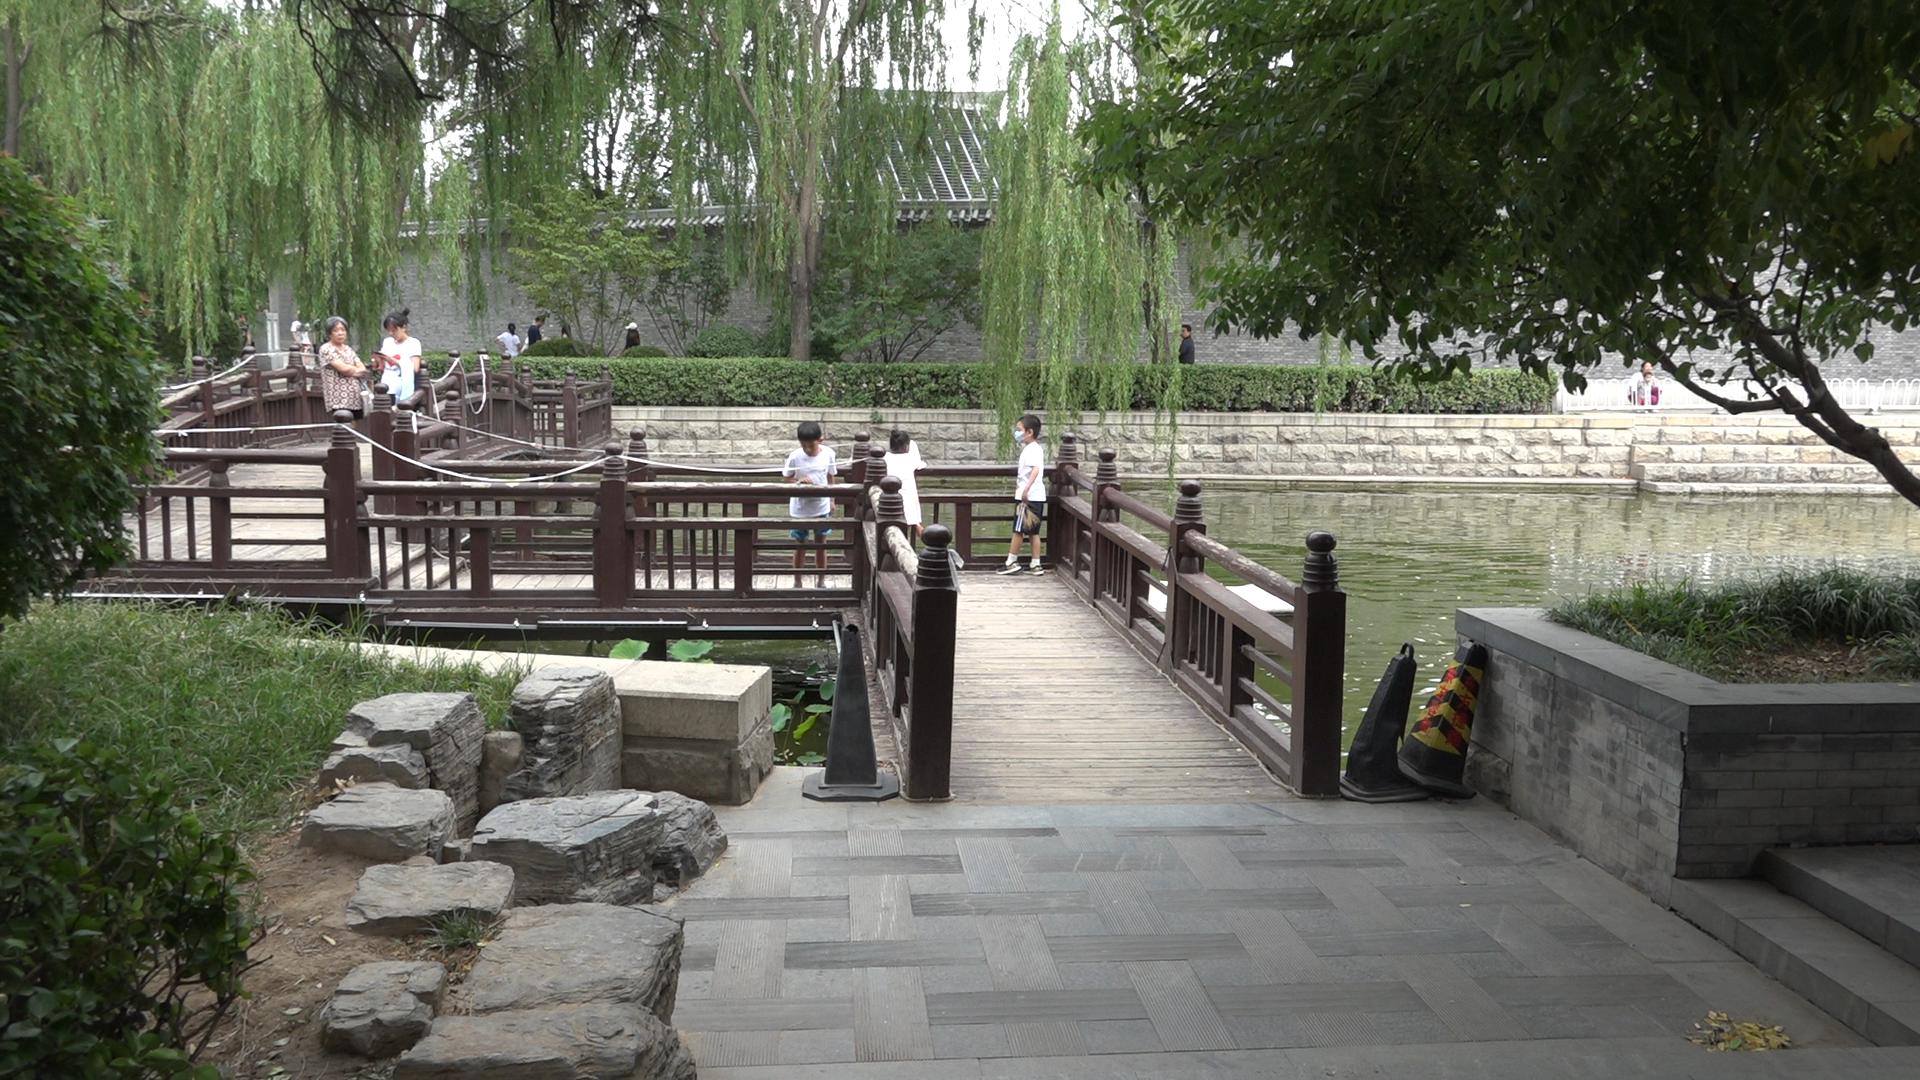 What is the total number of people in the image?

14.